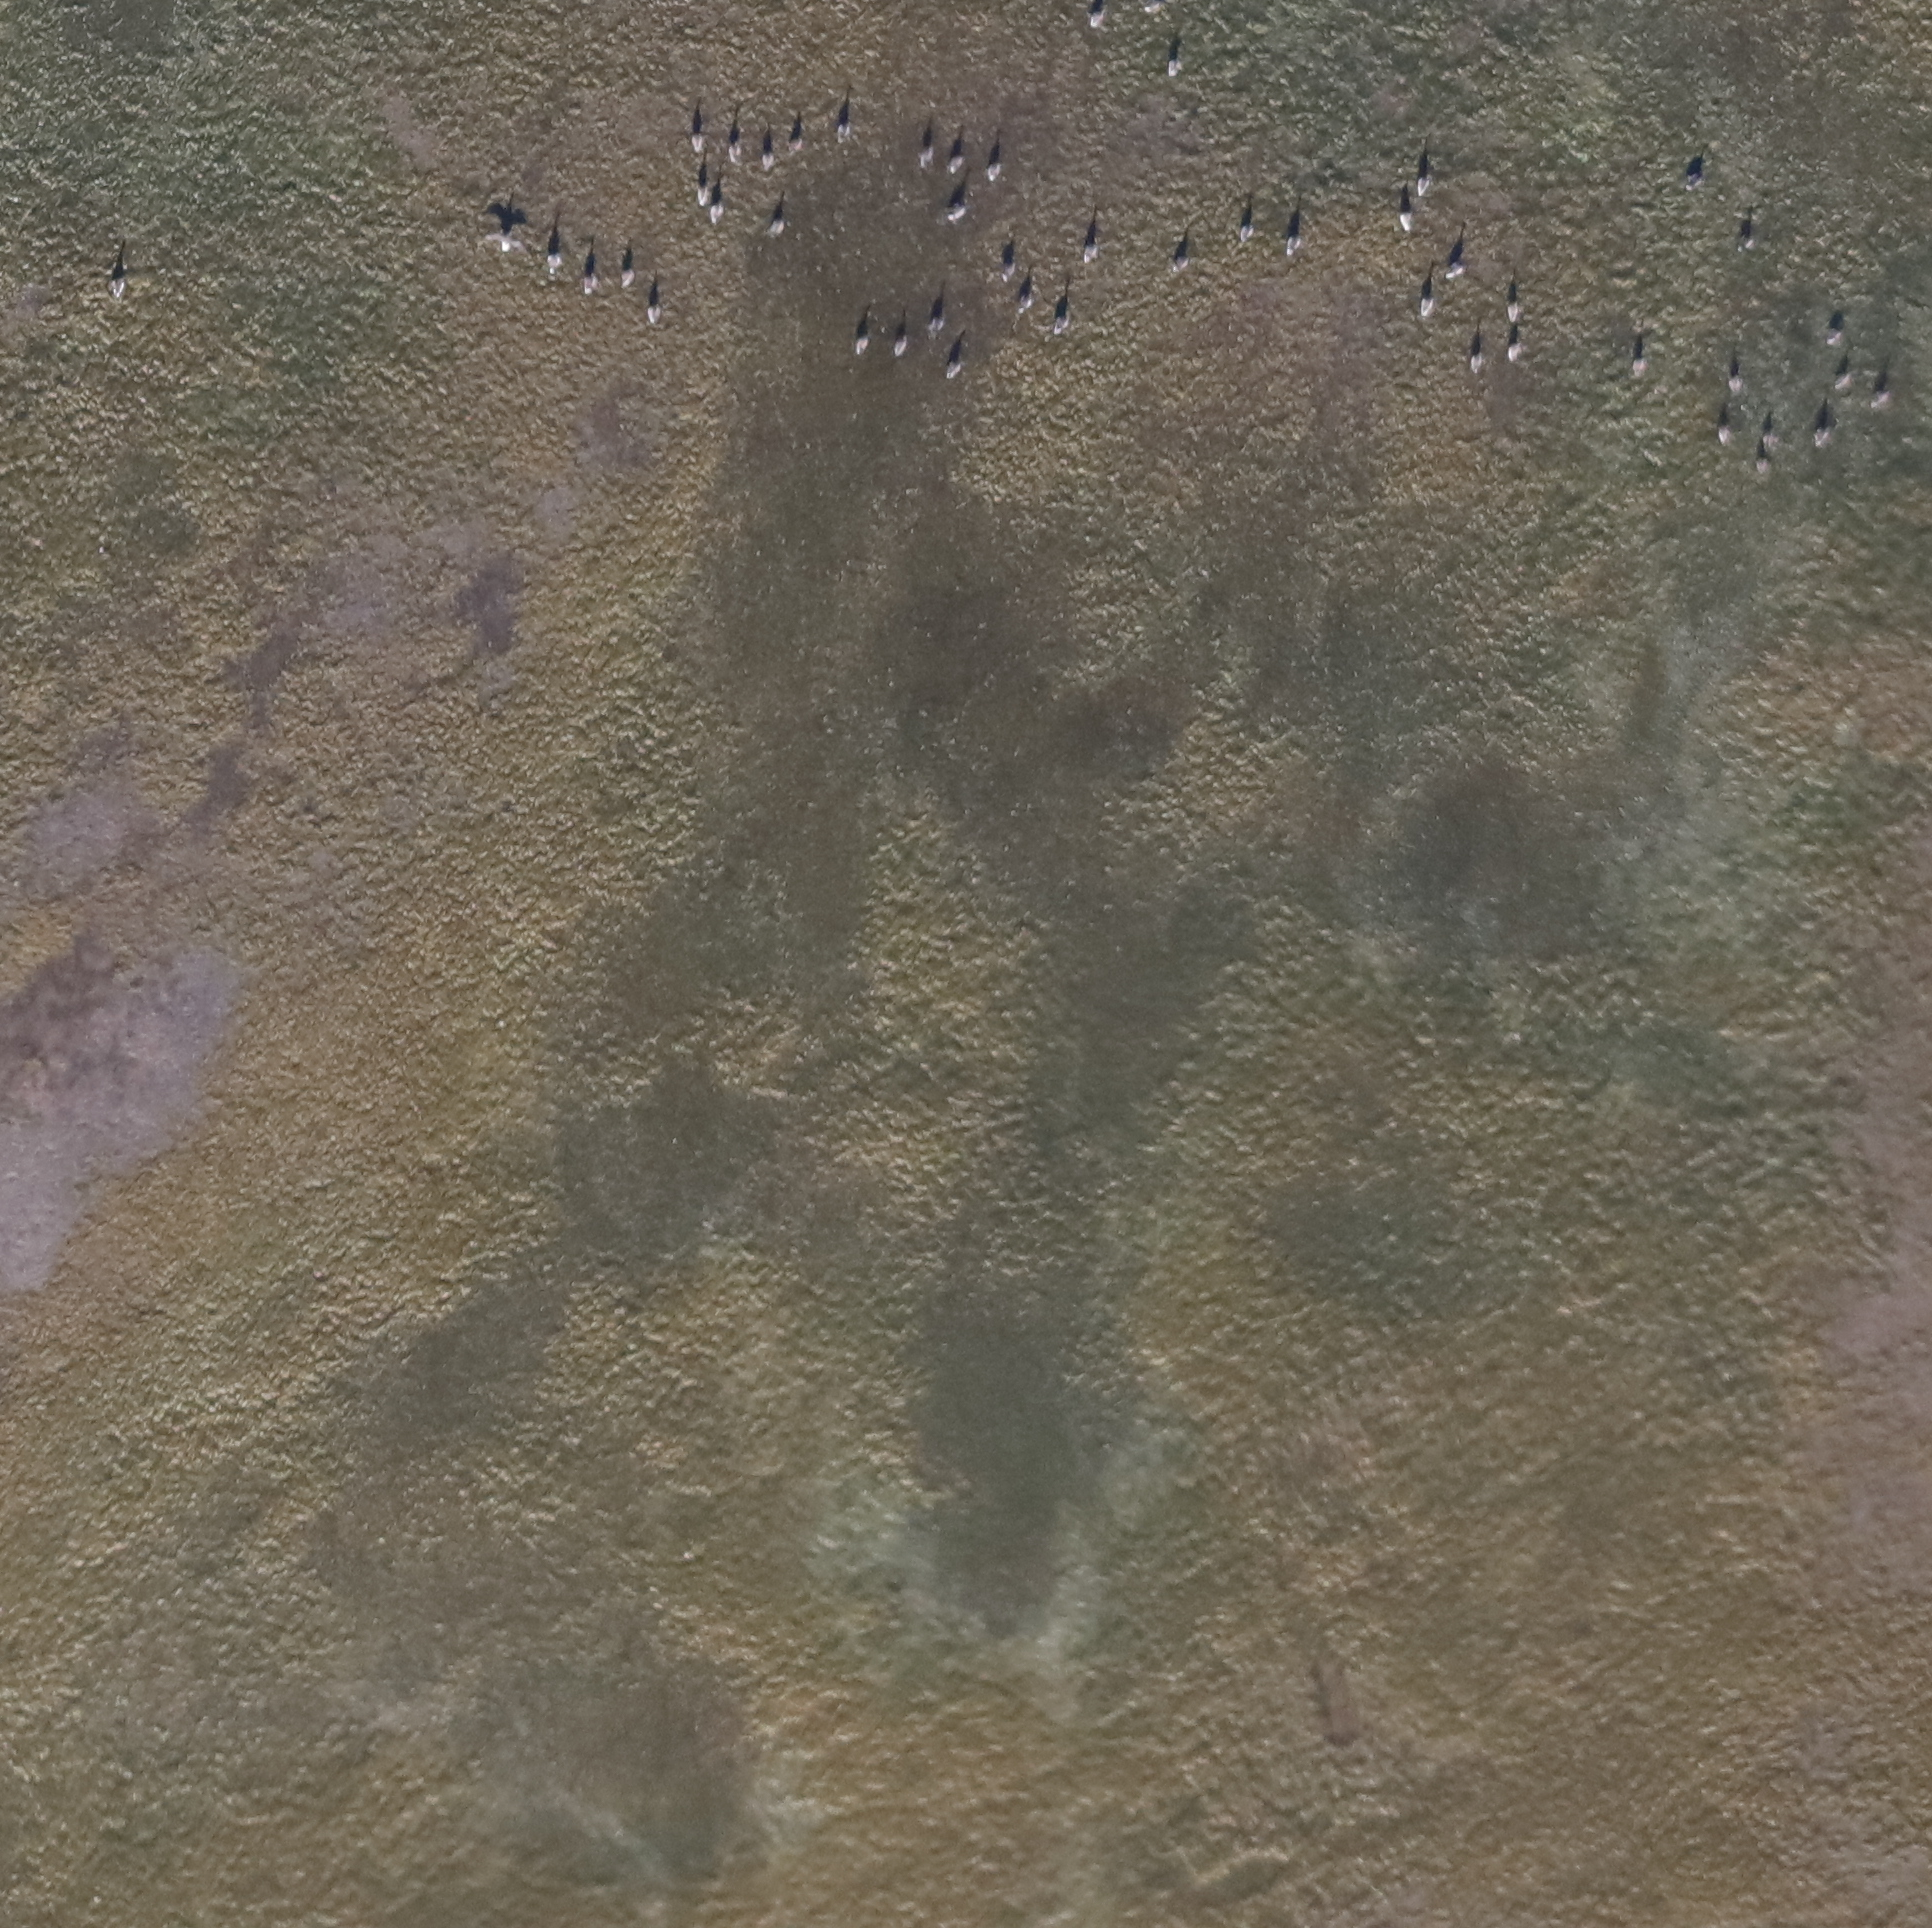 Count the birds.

50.